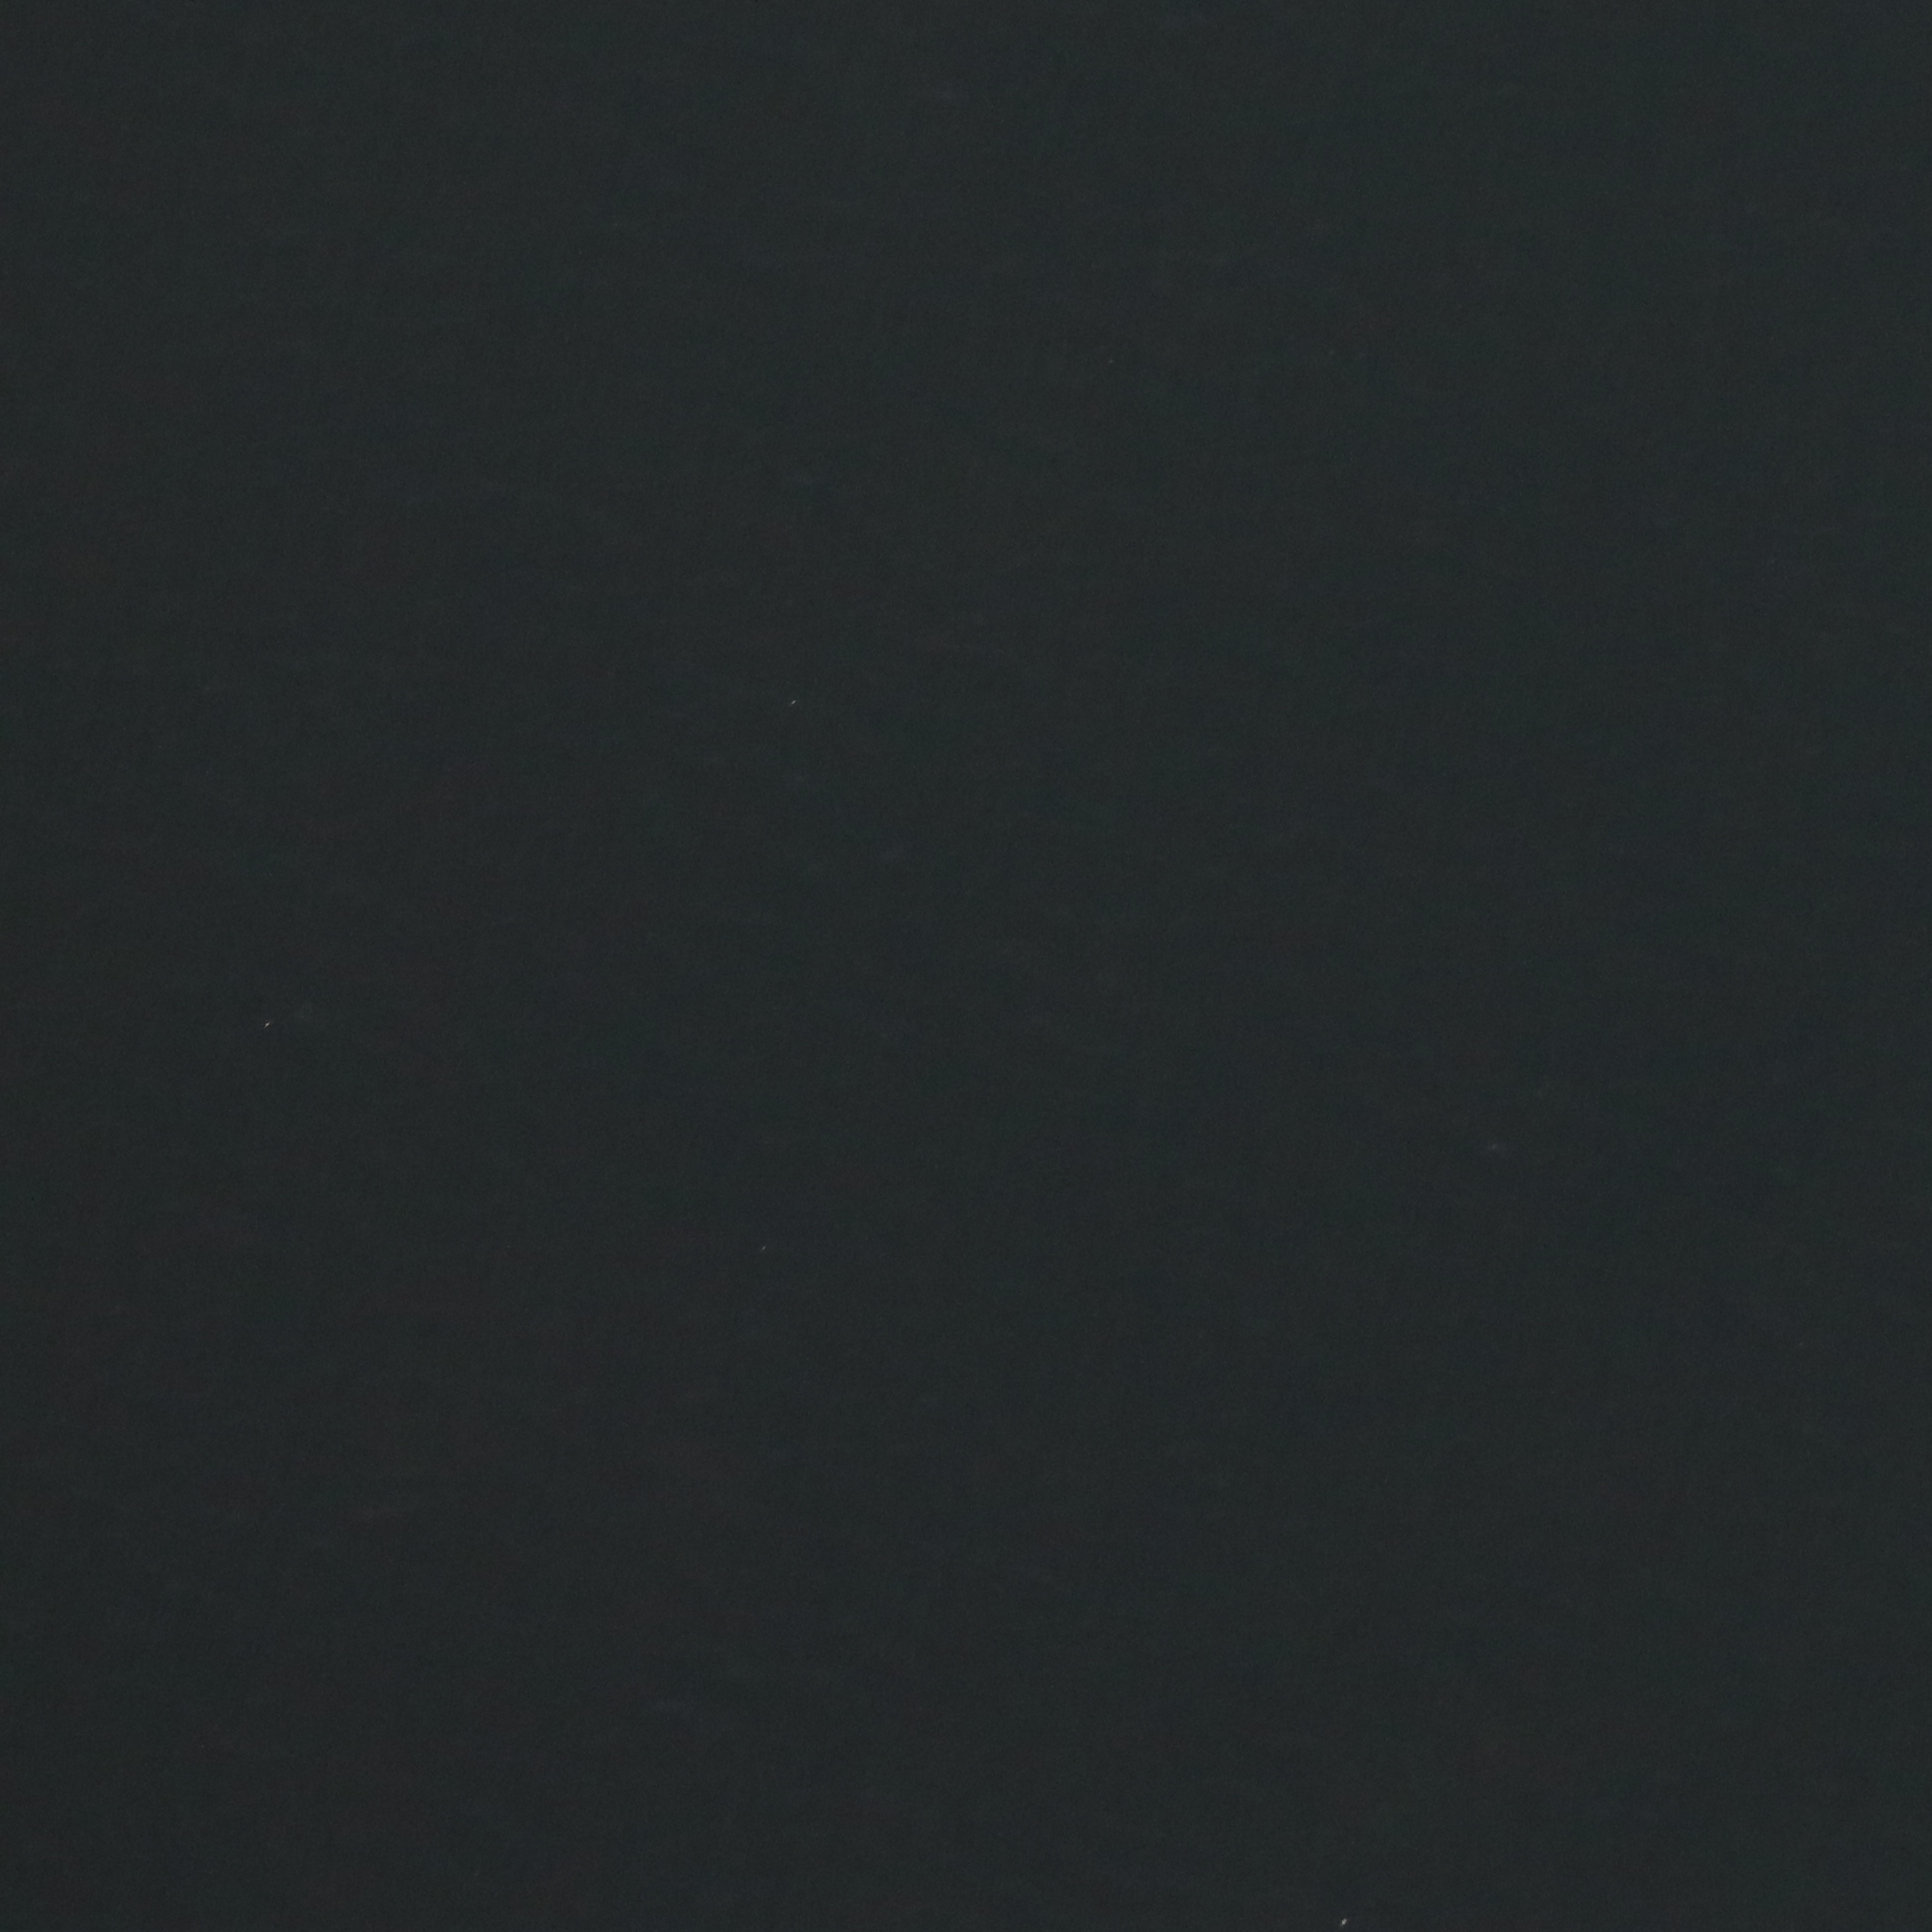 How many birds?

0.